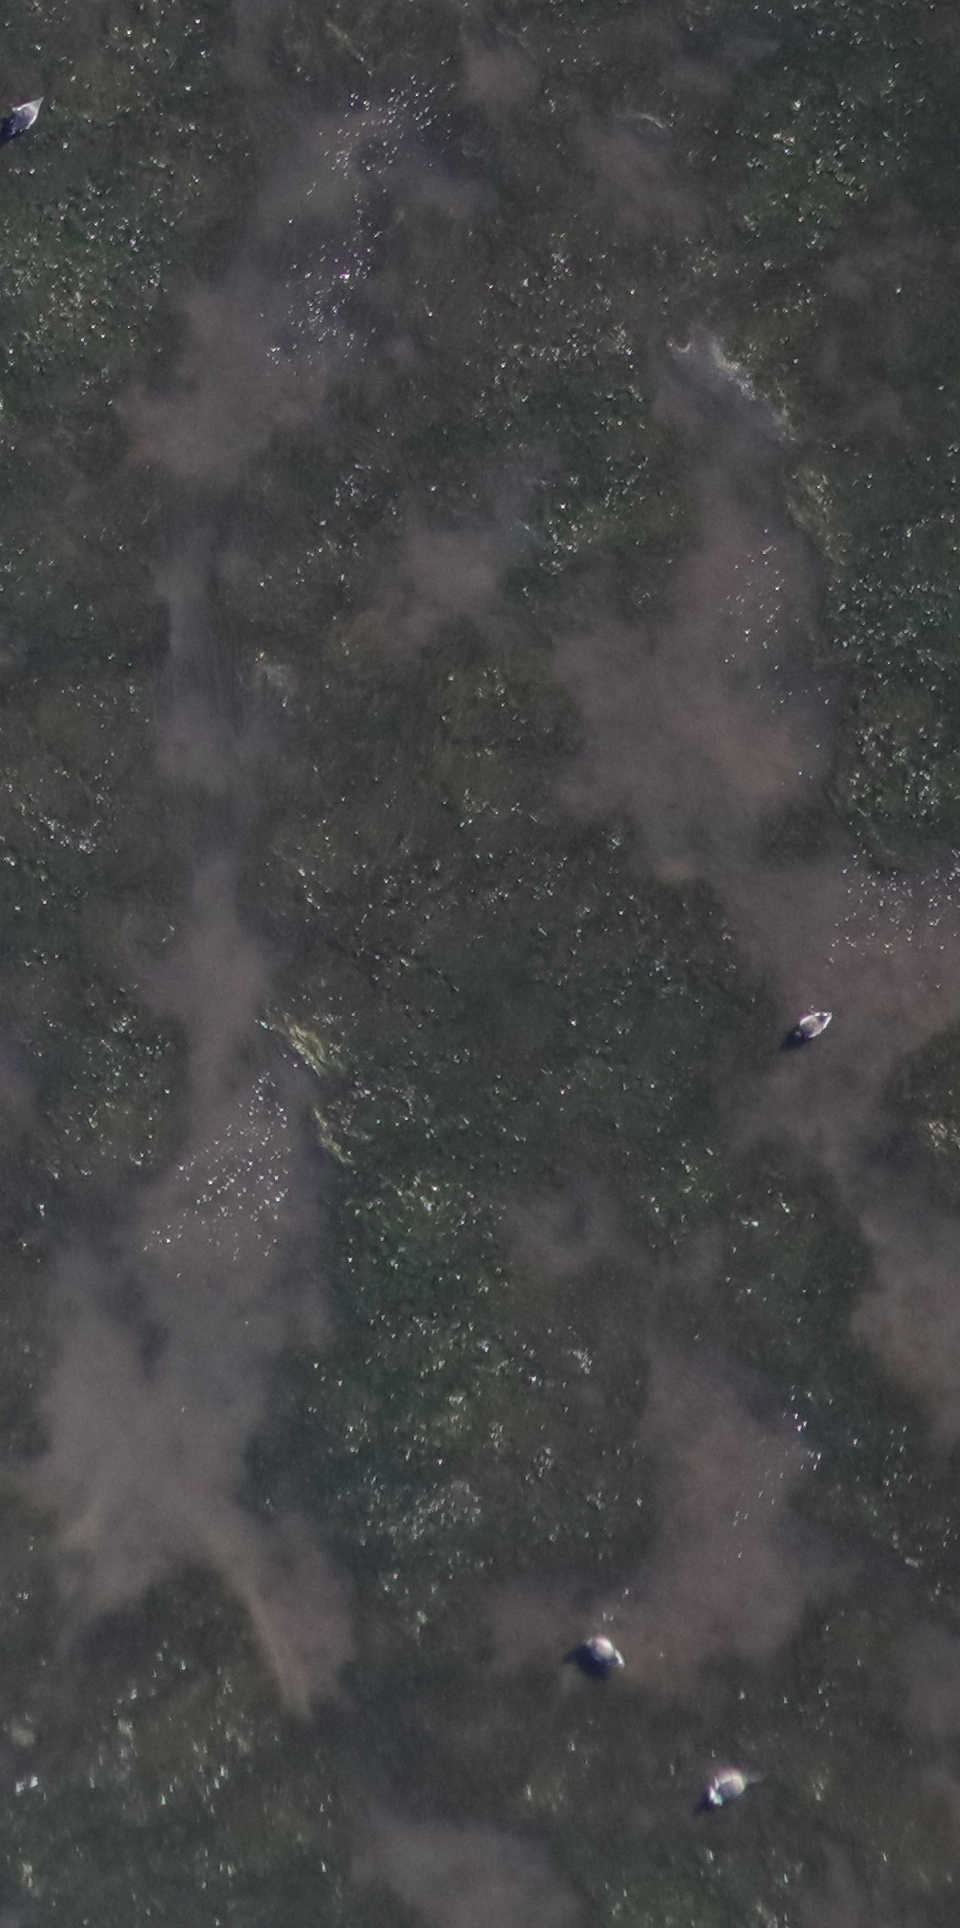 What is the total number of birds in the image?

4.